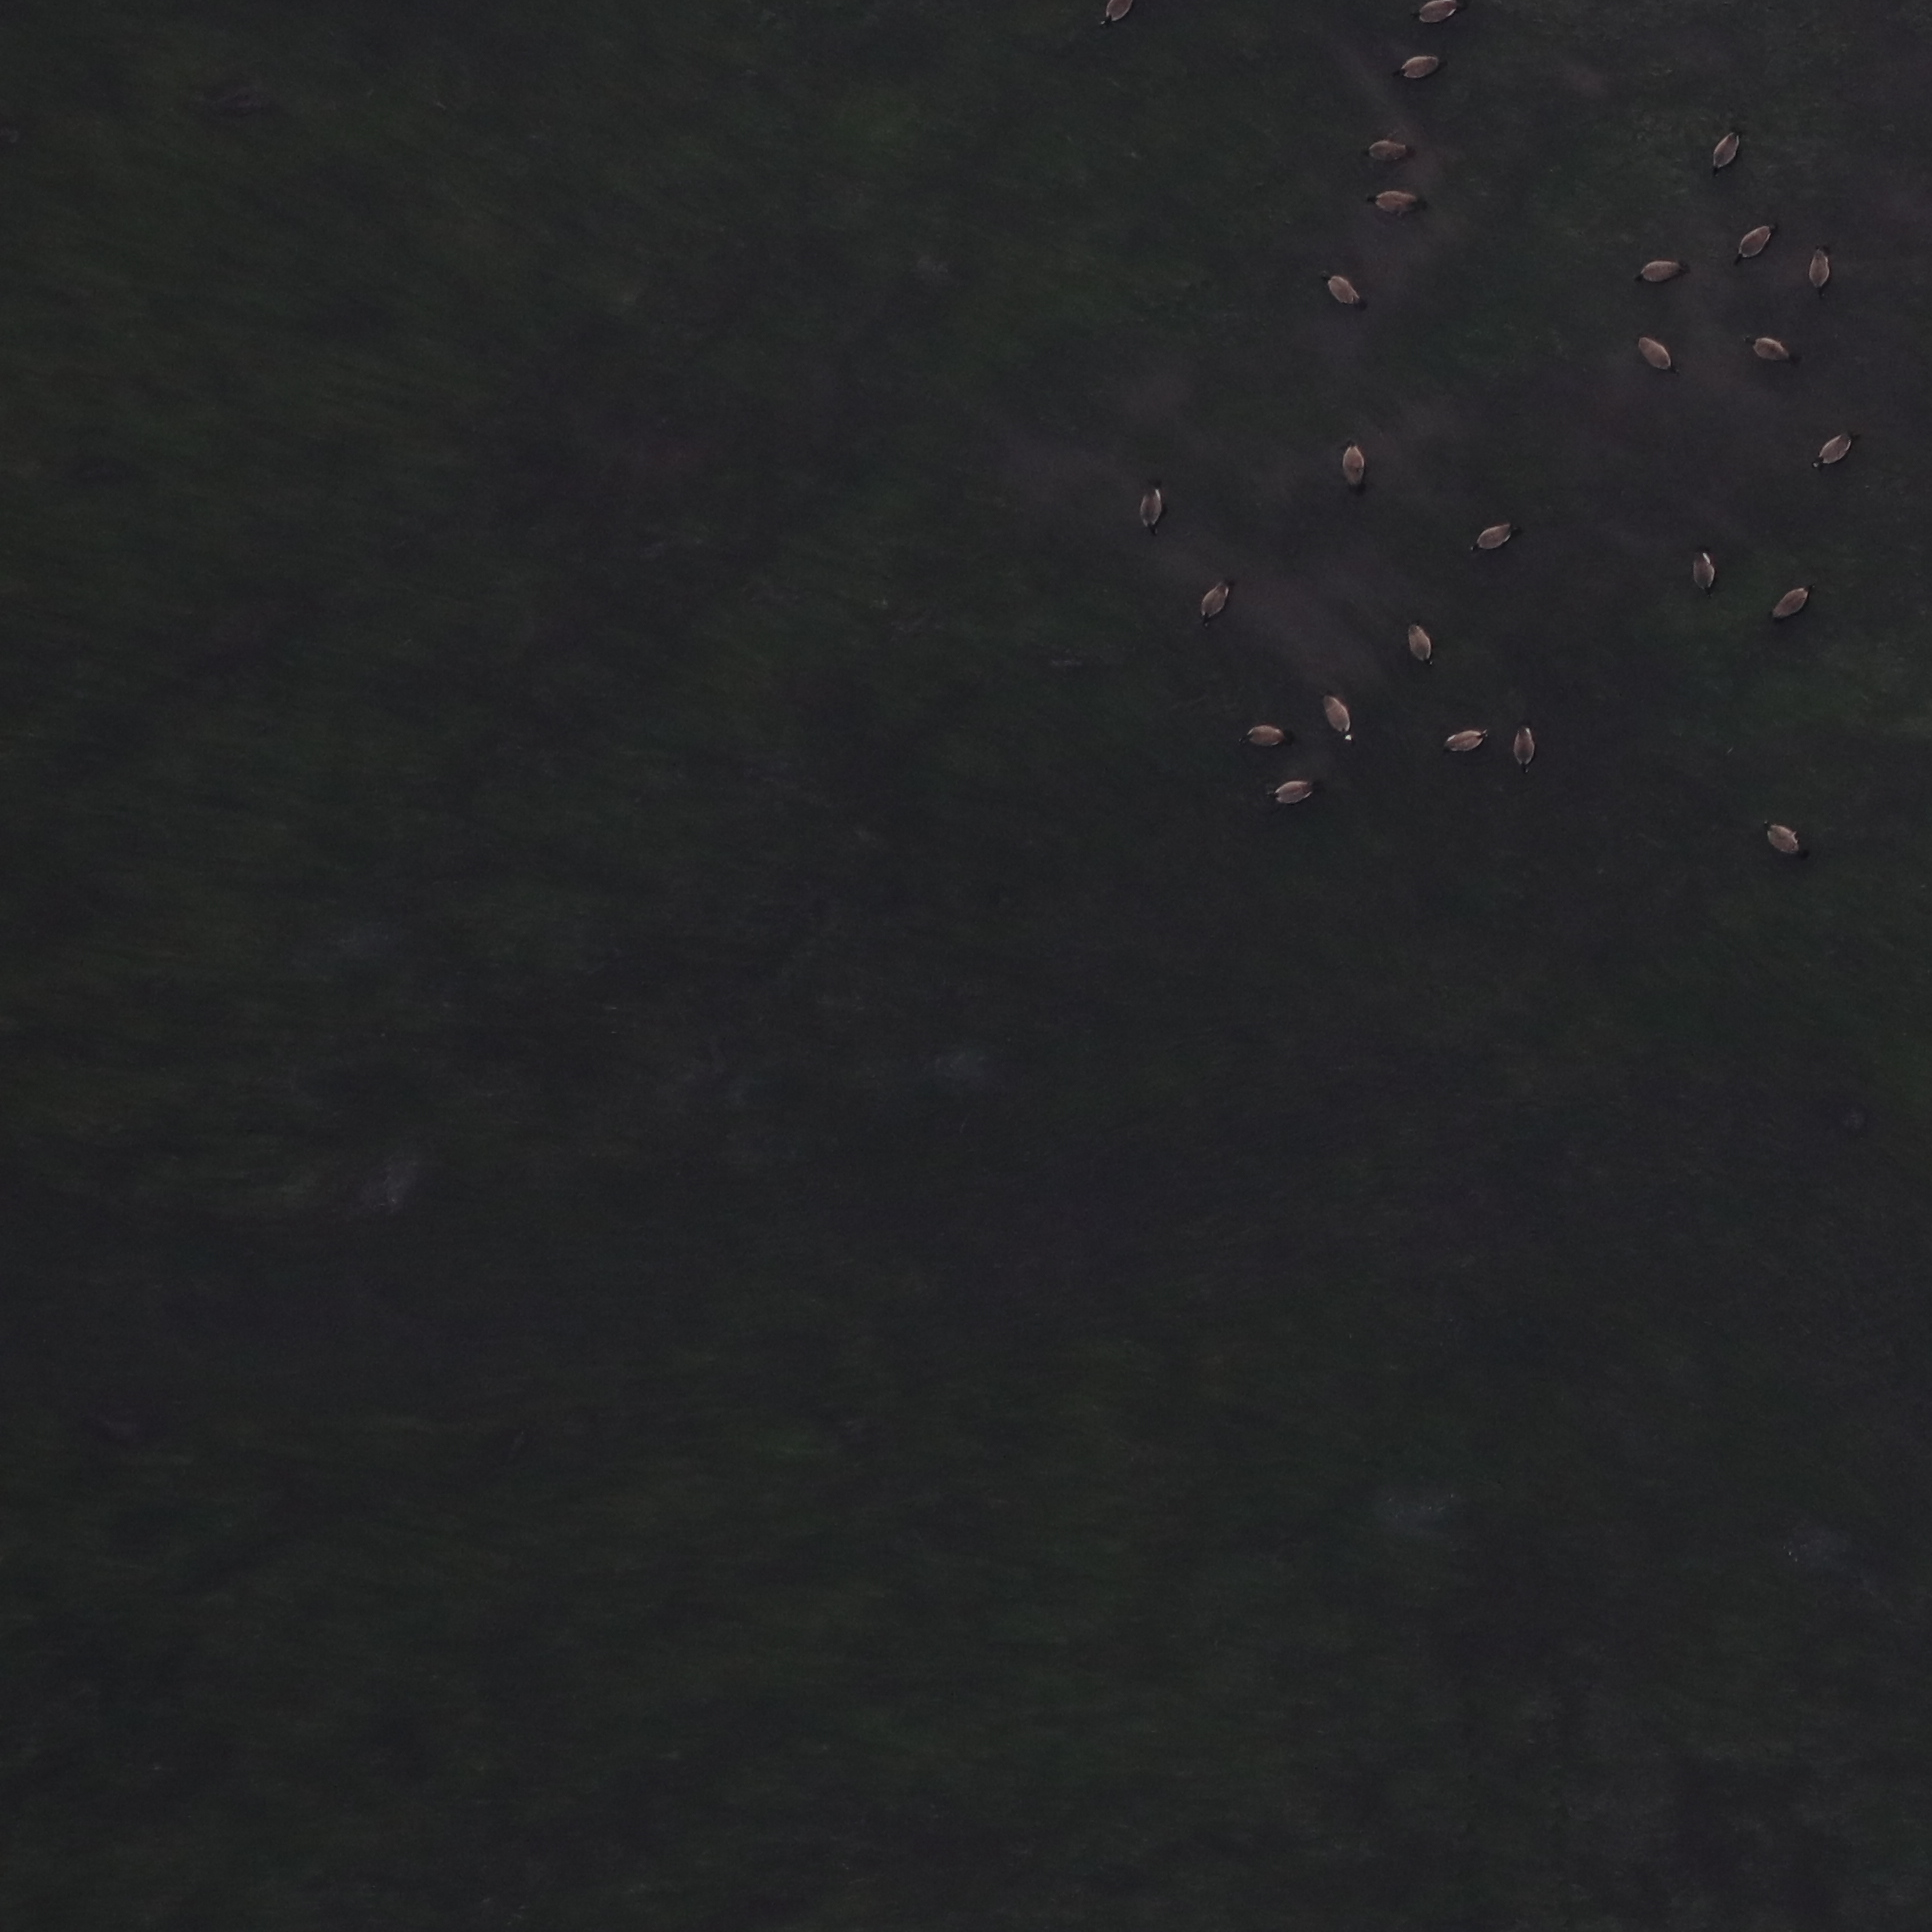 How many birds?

26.